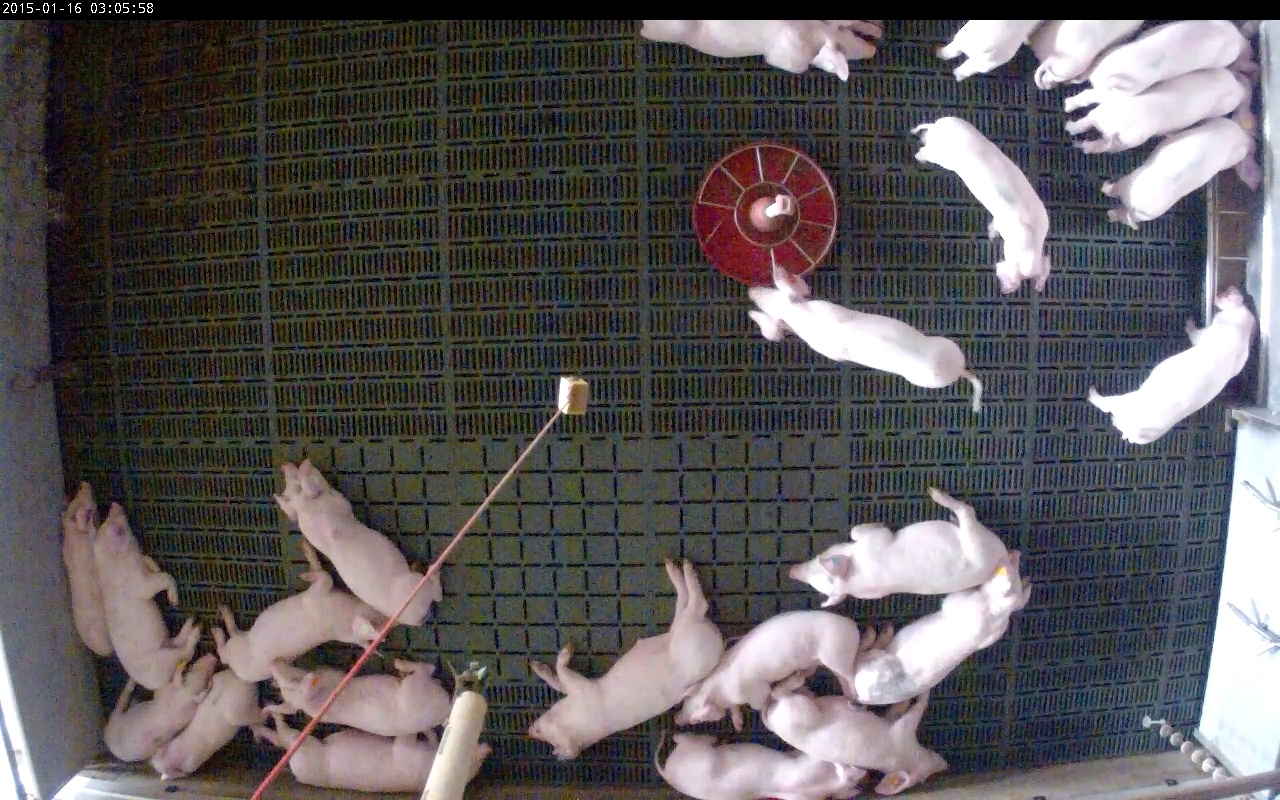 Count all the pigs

23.